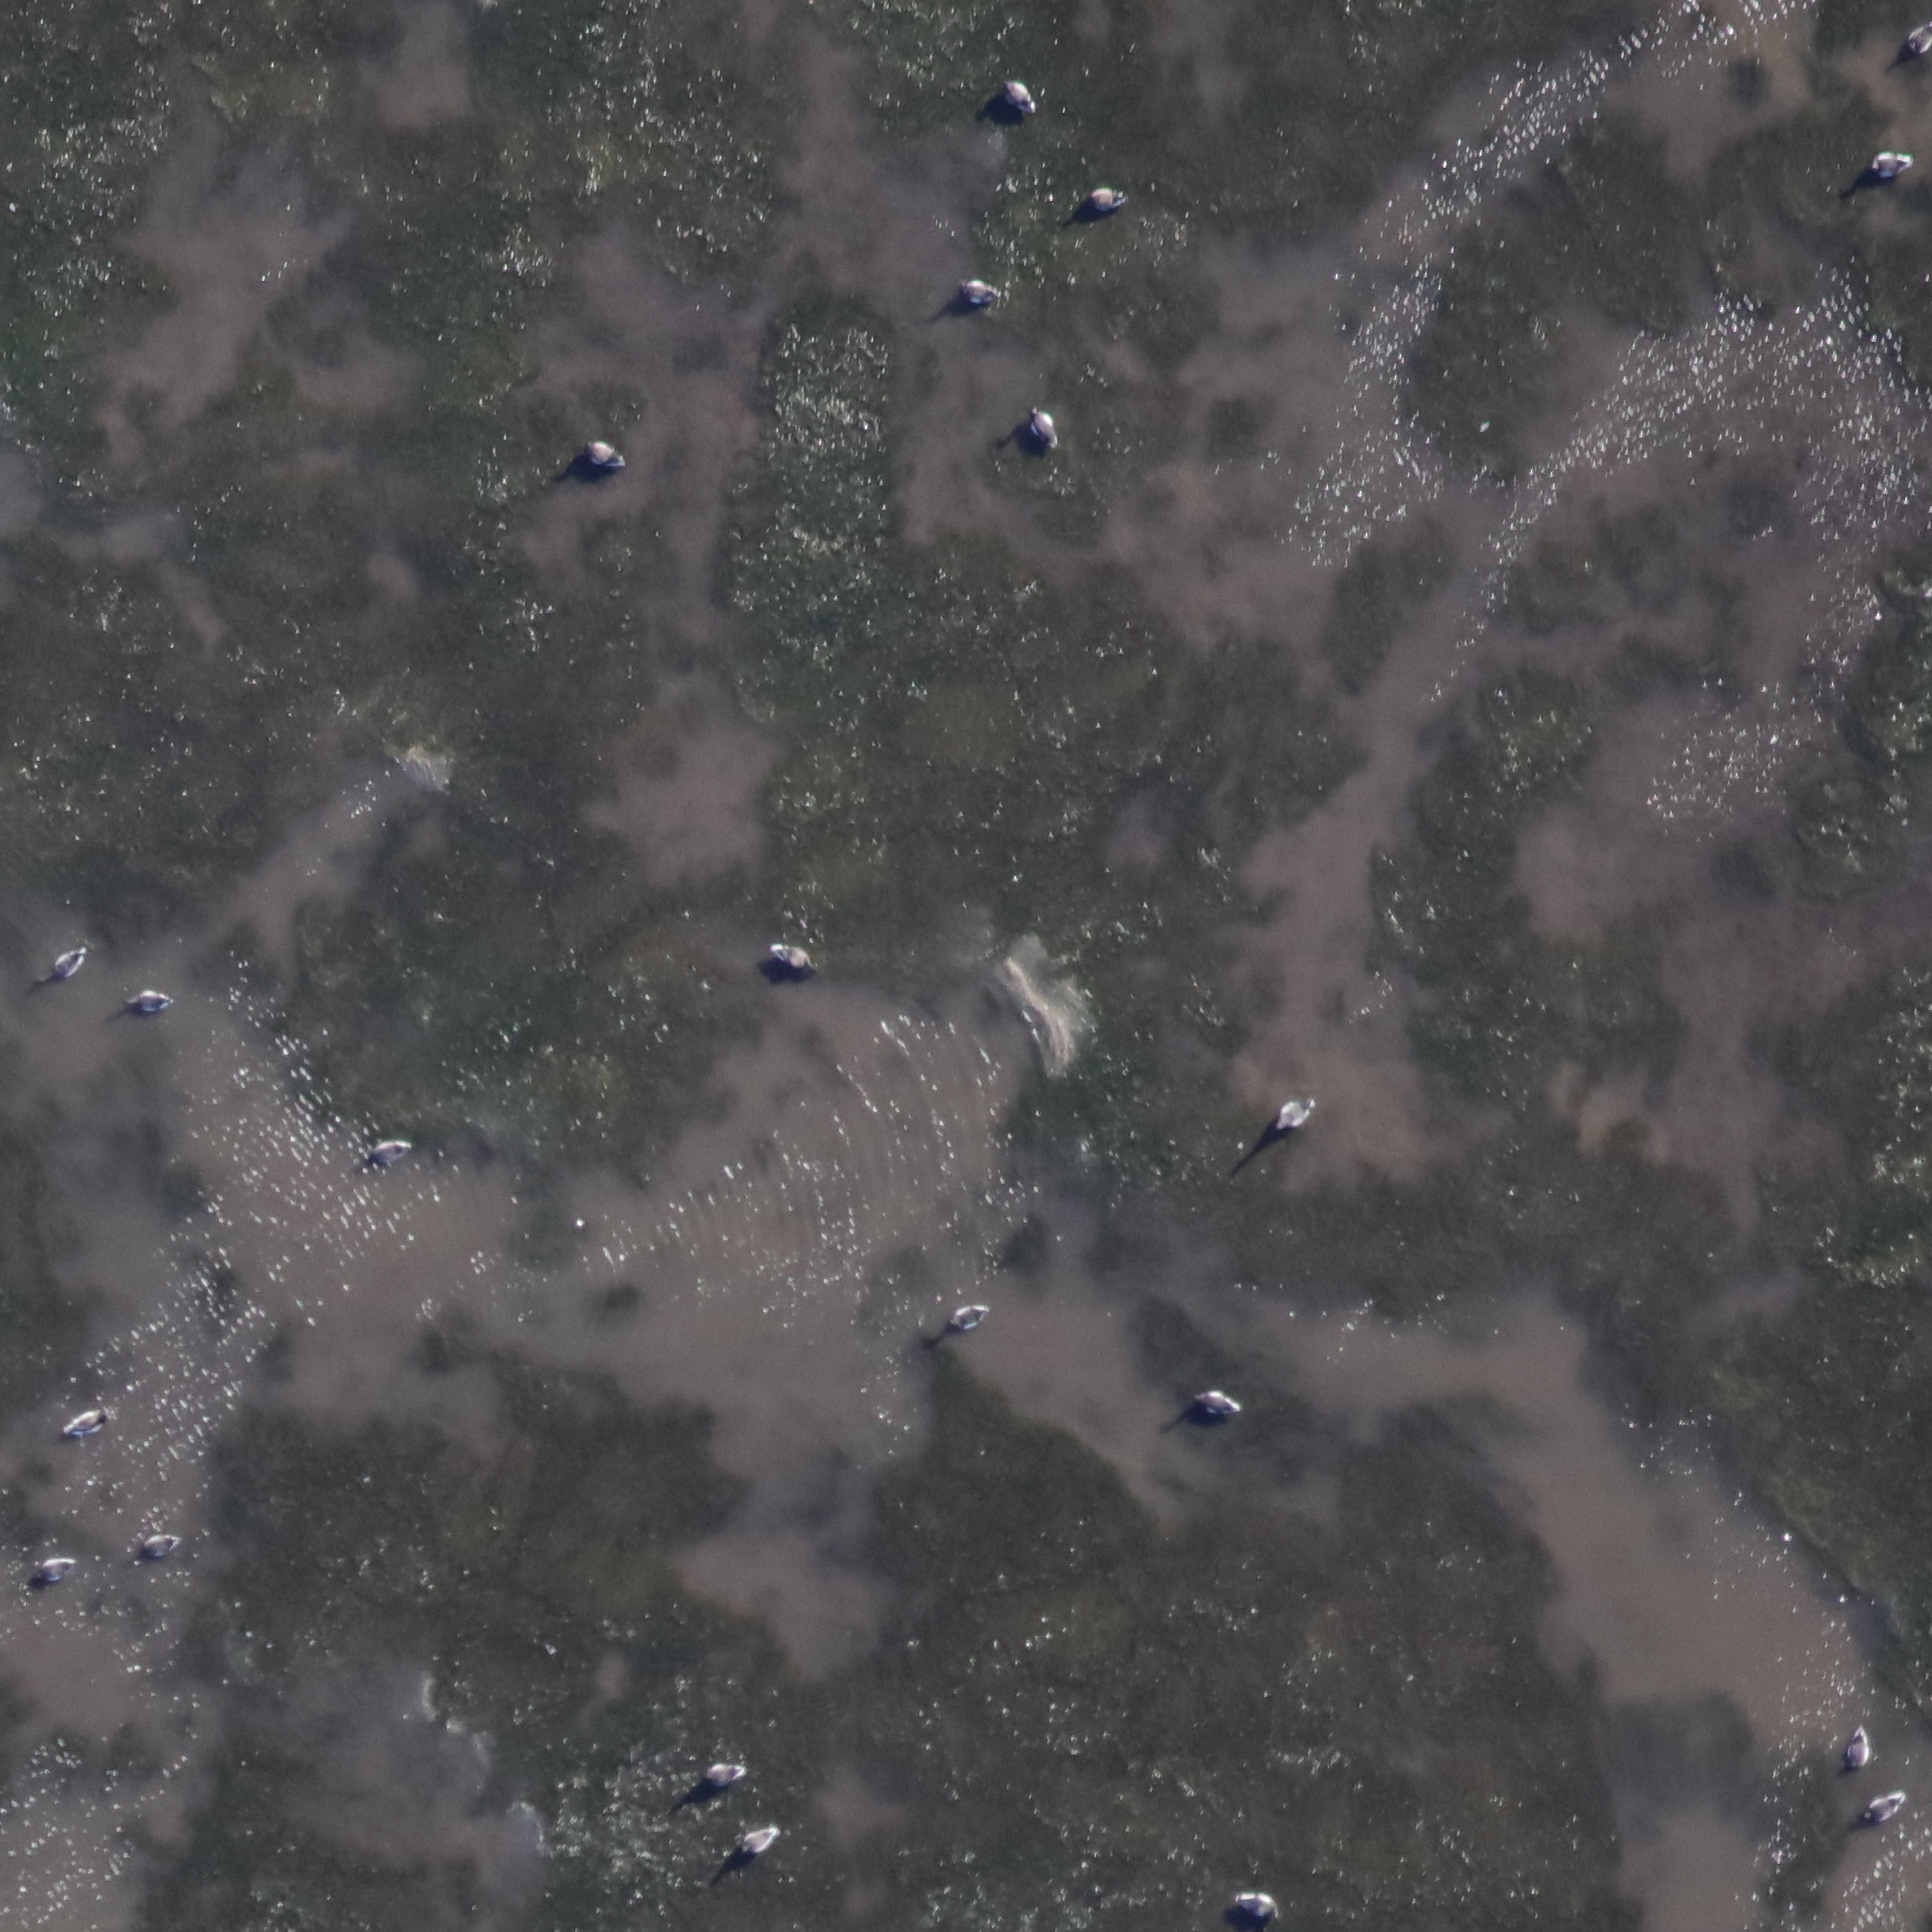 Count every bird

22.